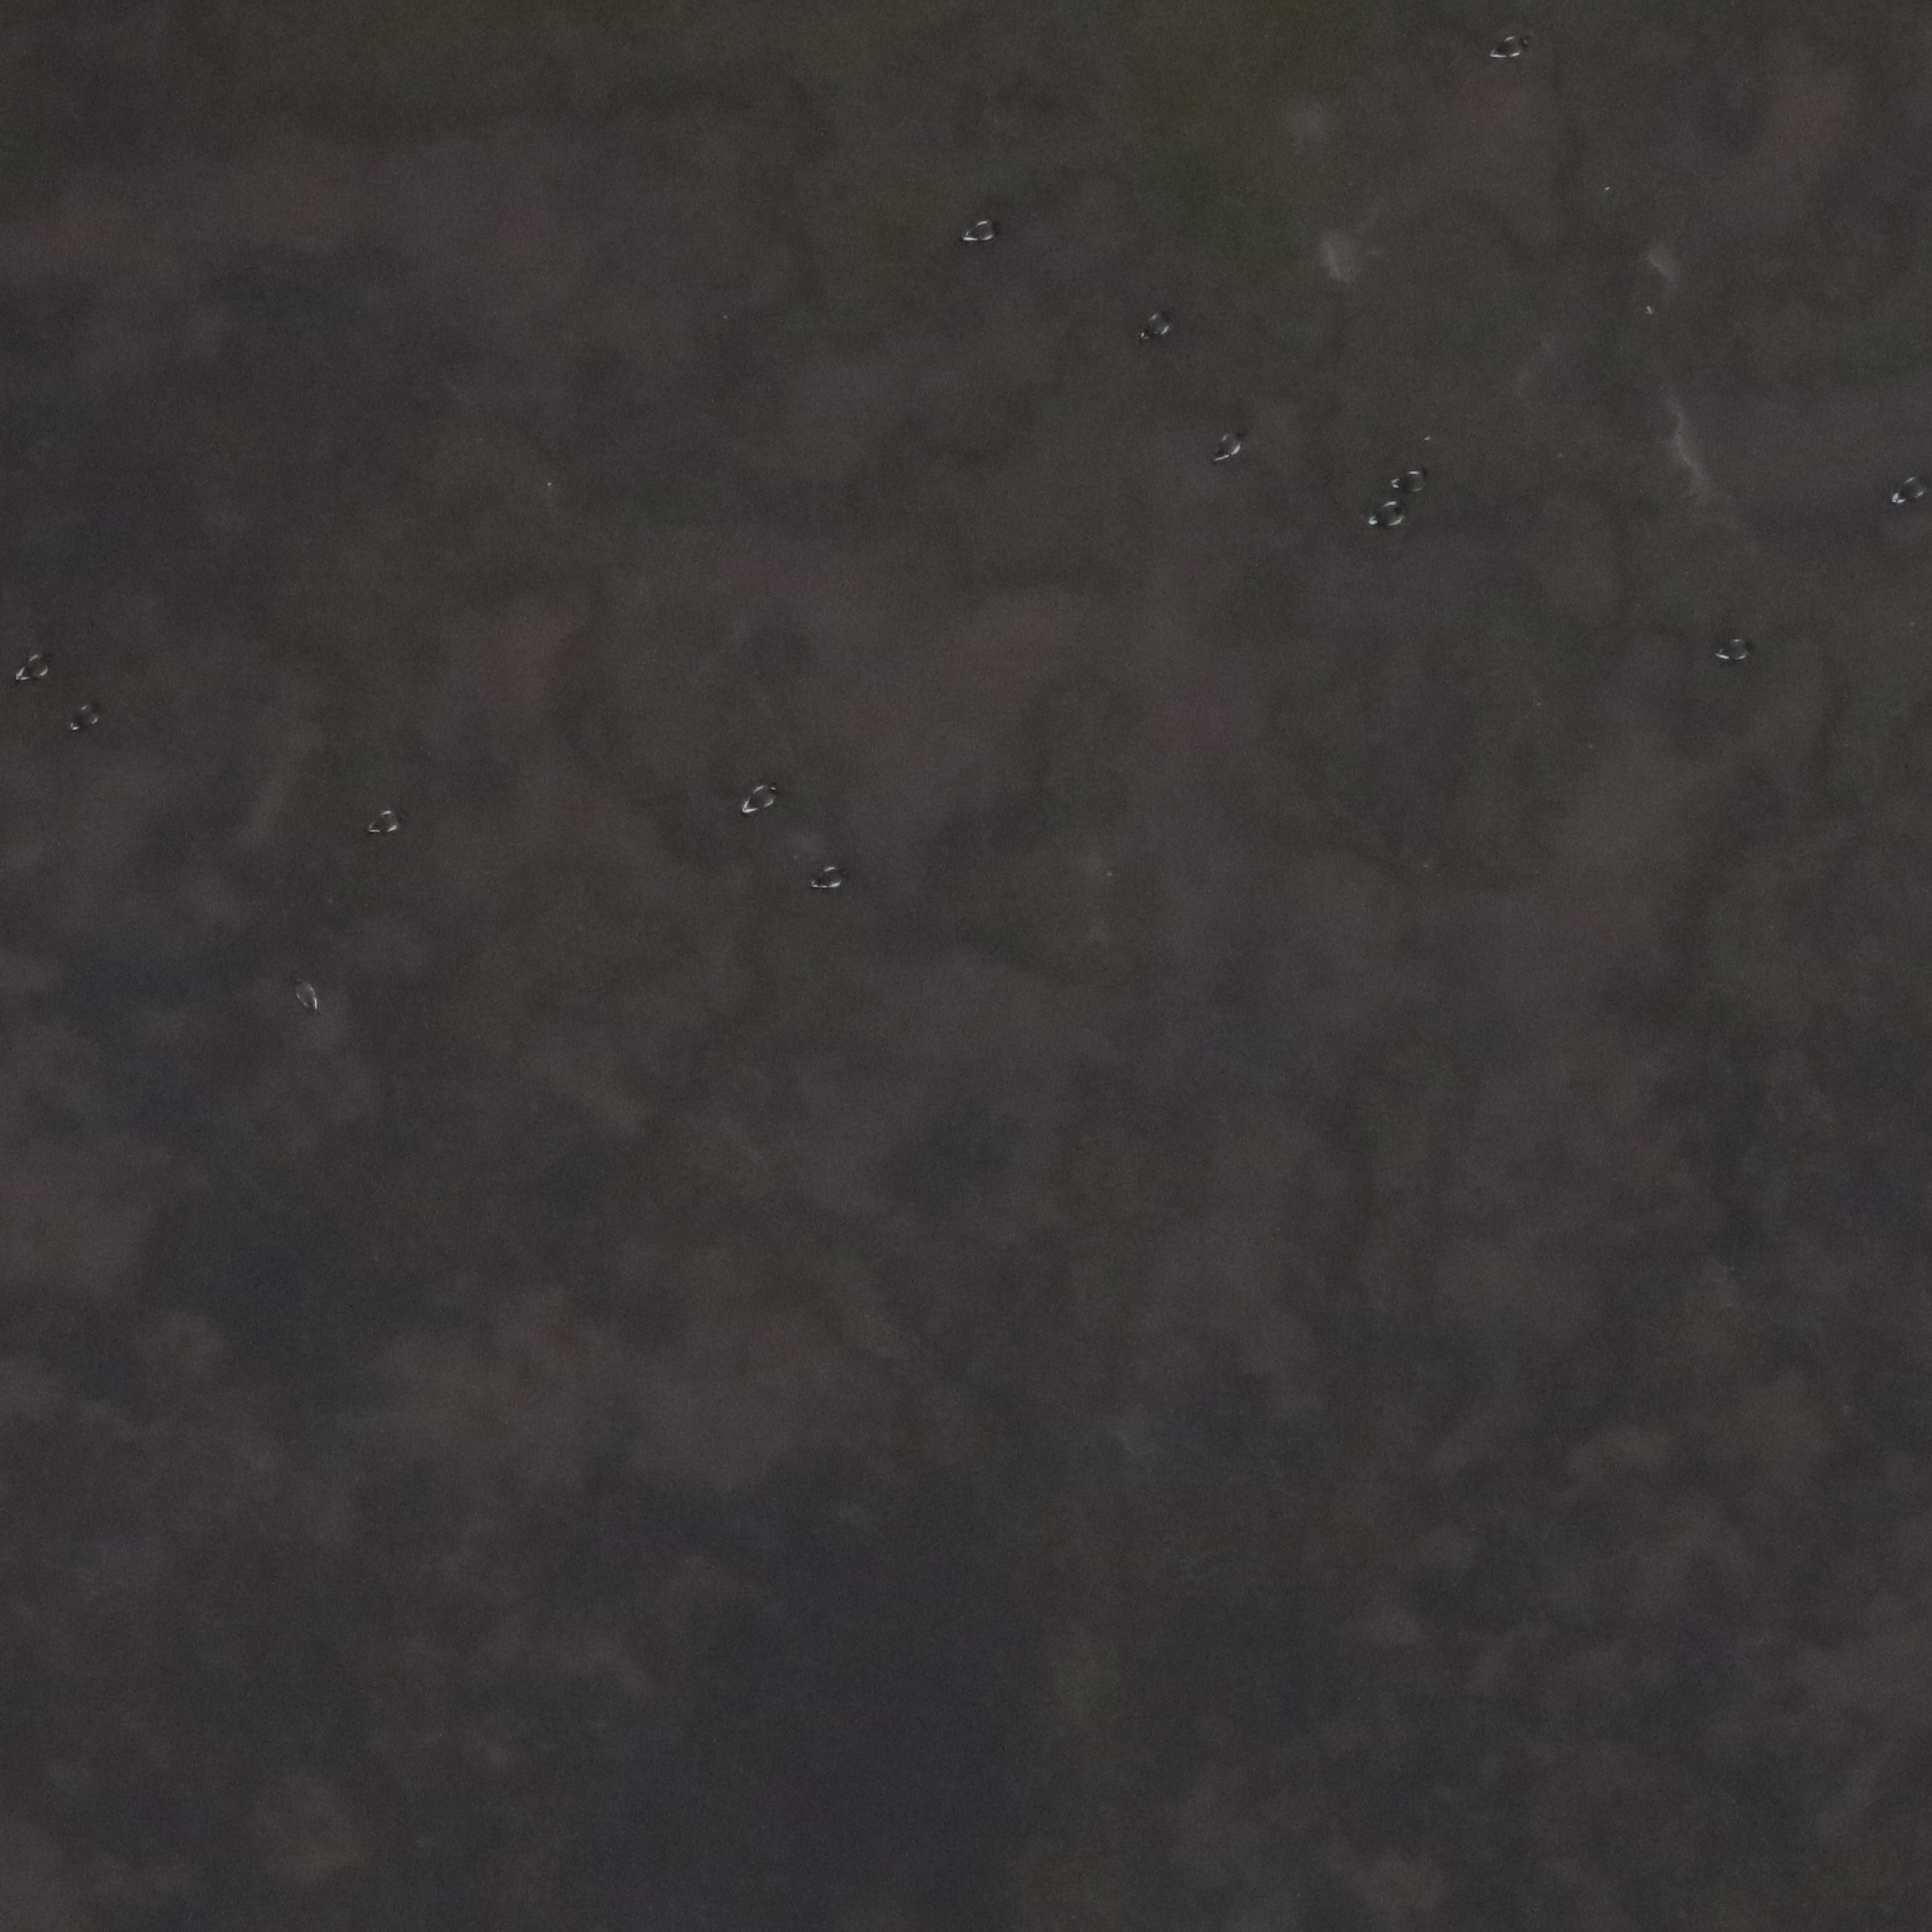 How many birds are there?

13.